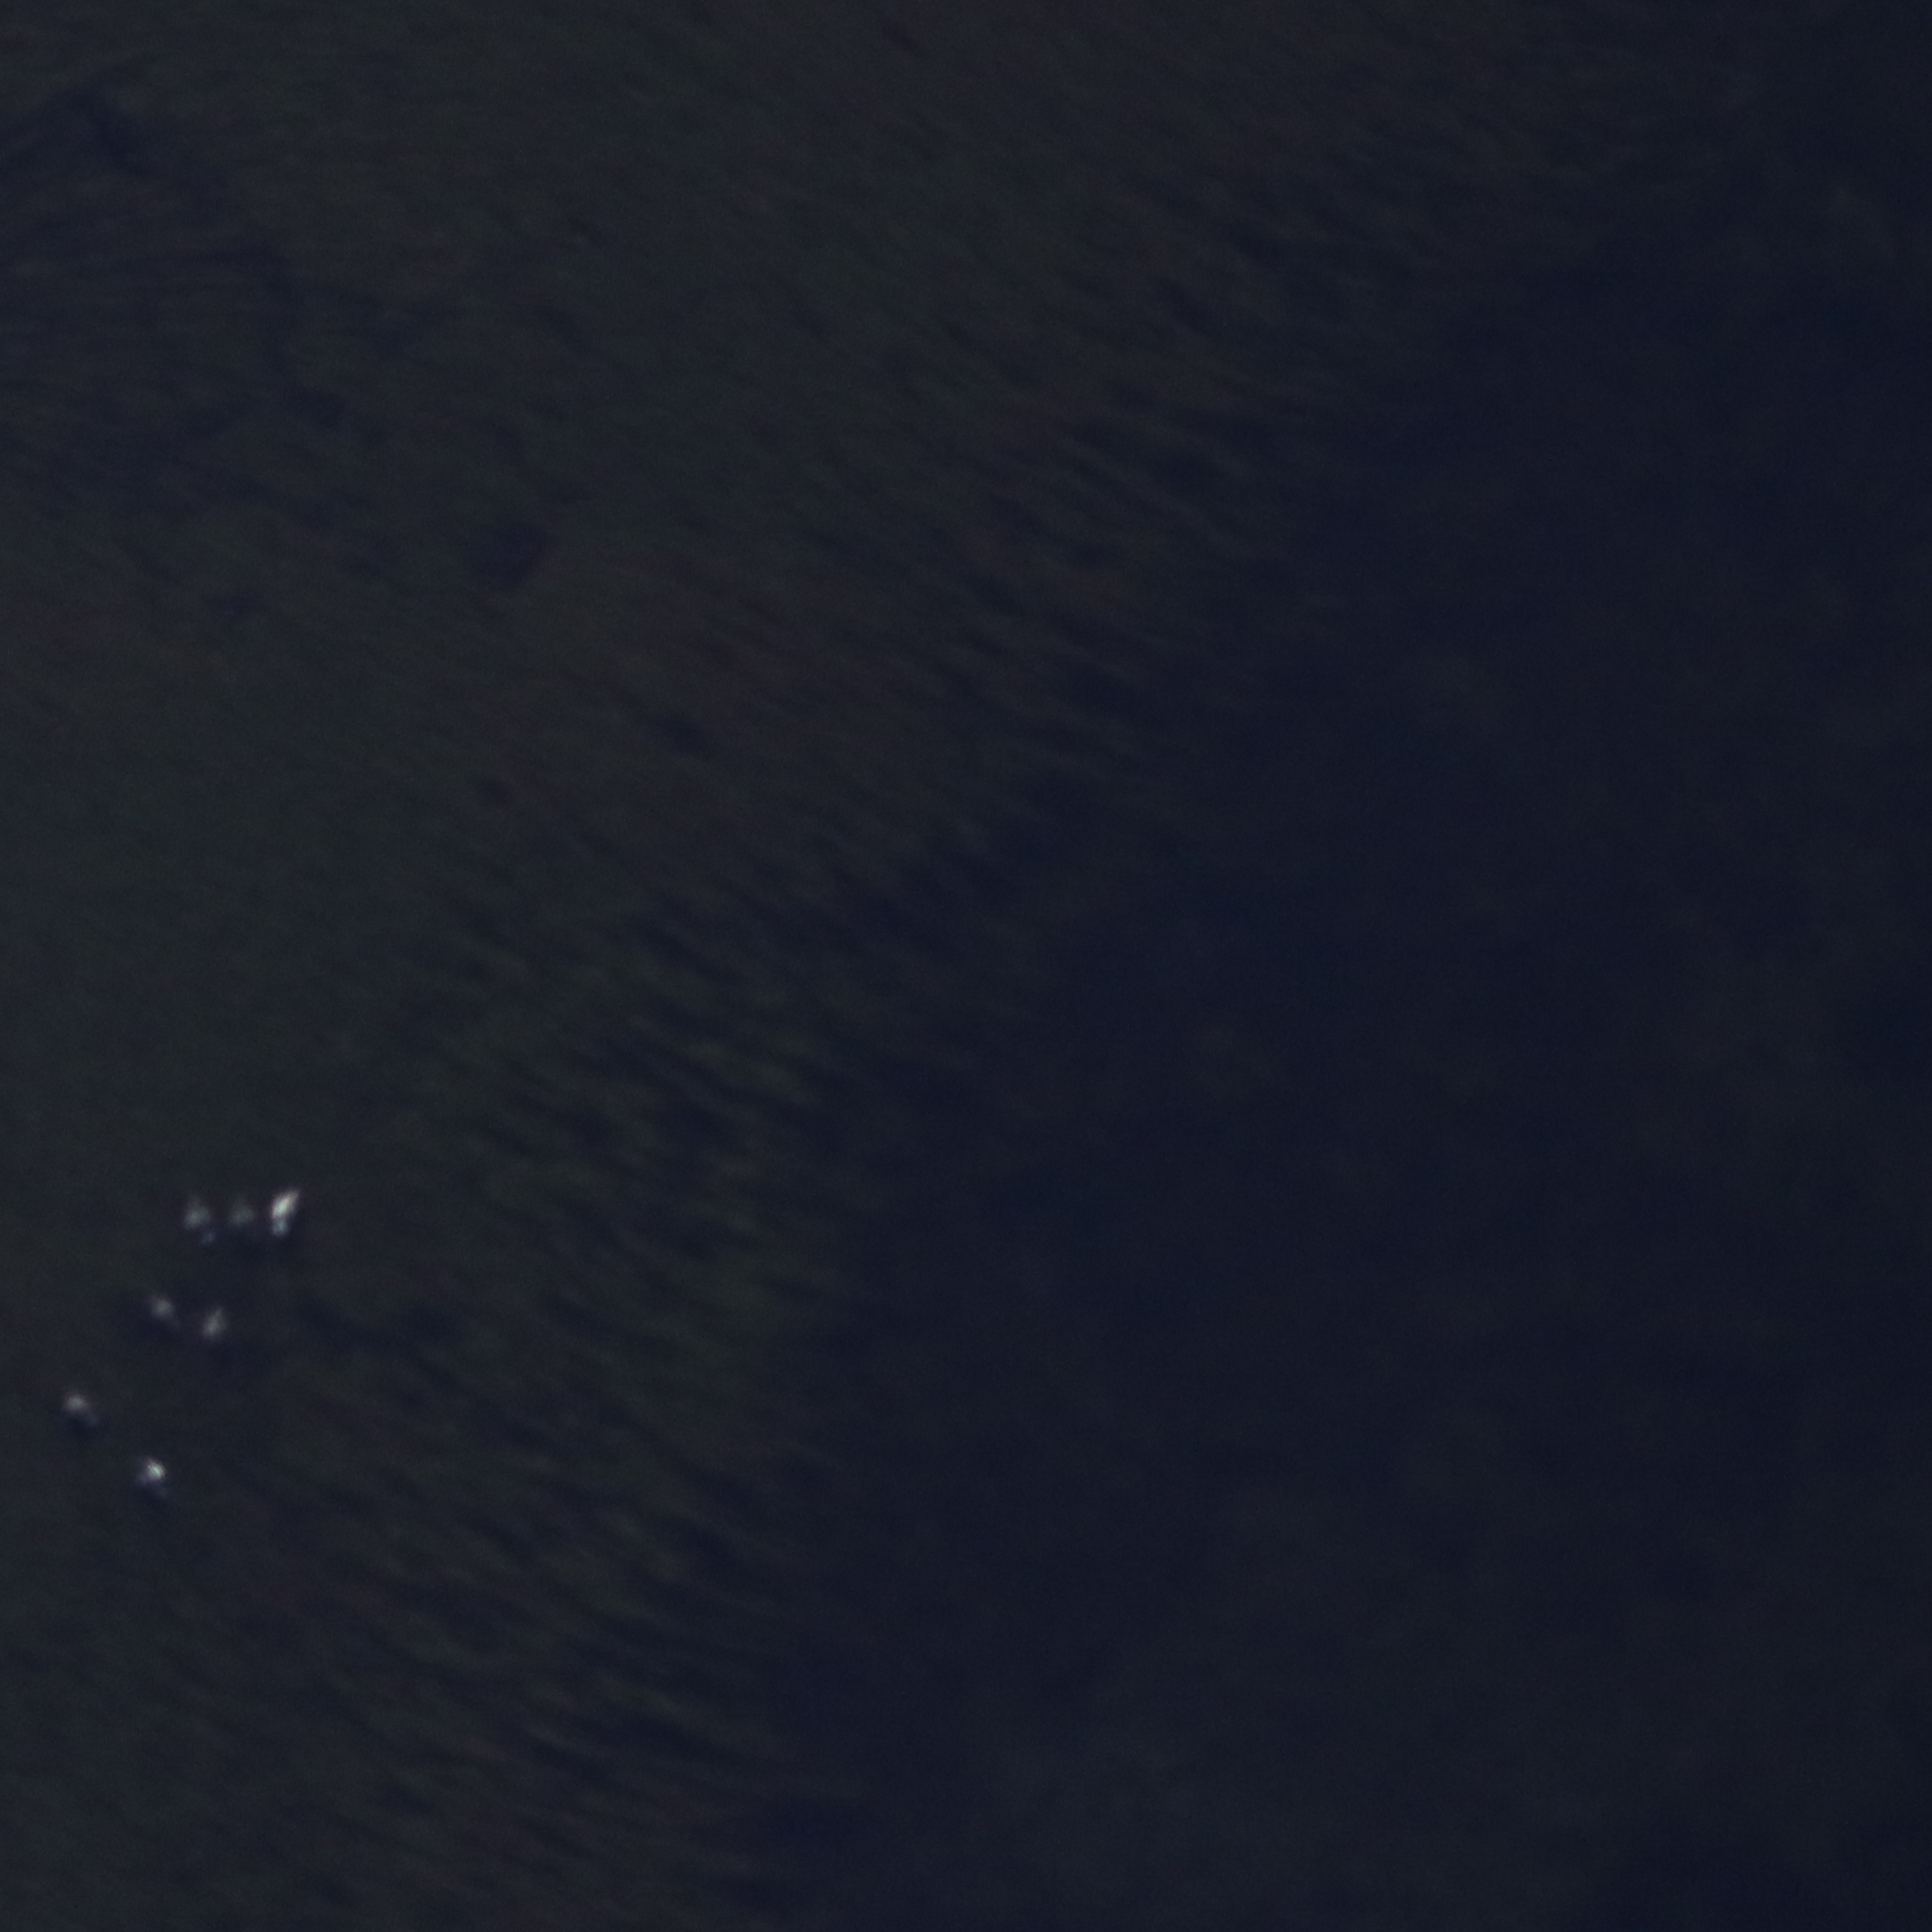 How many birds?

7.